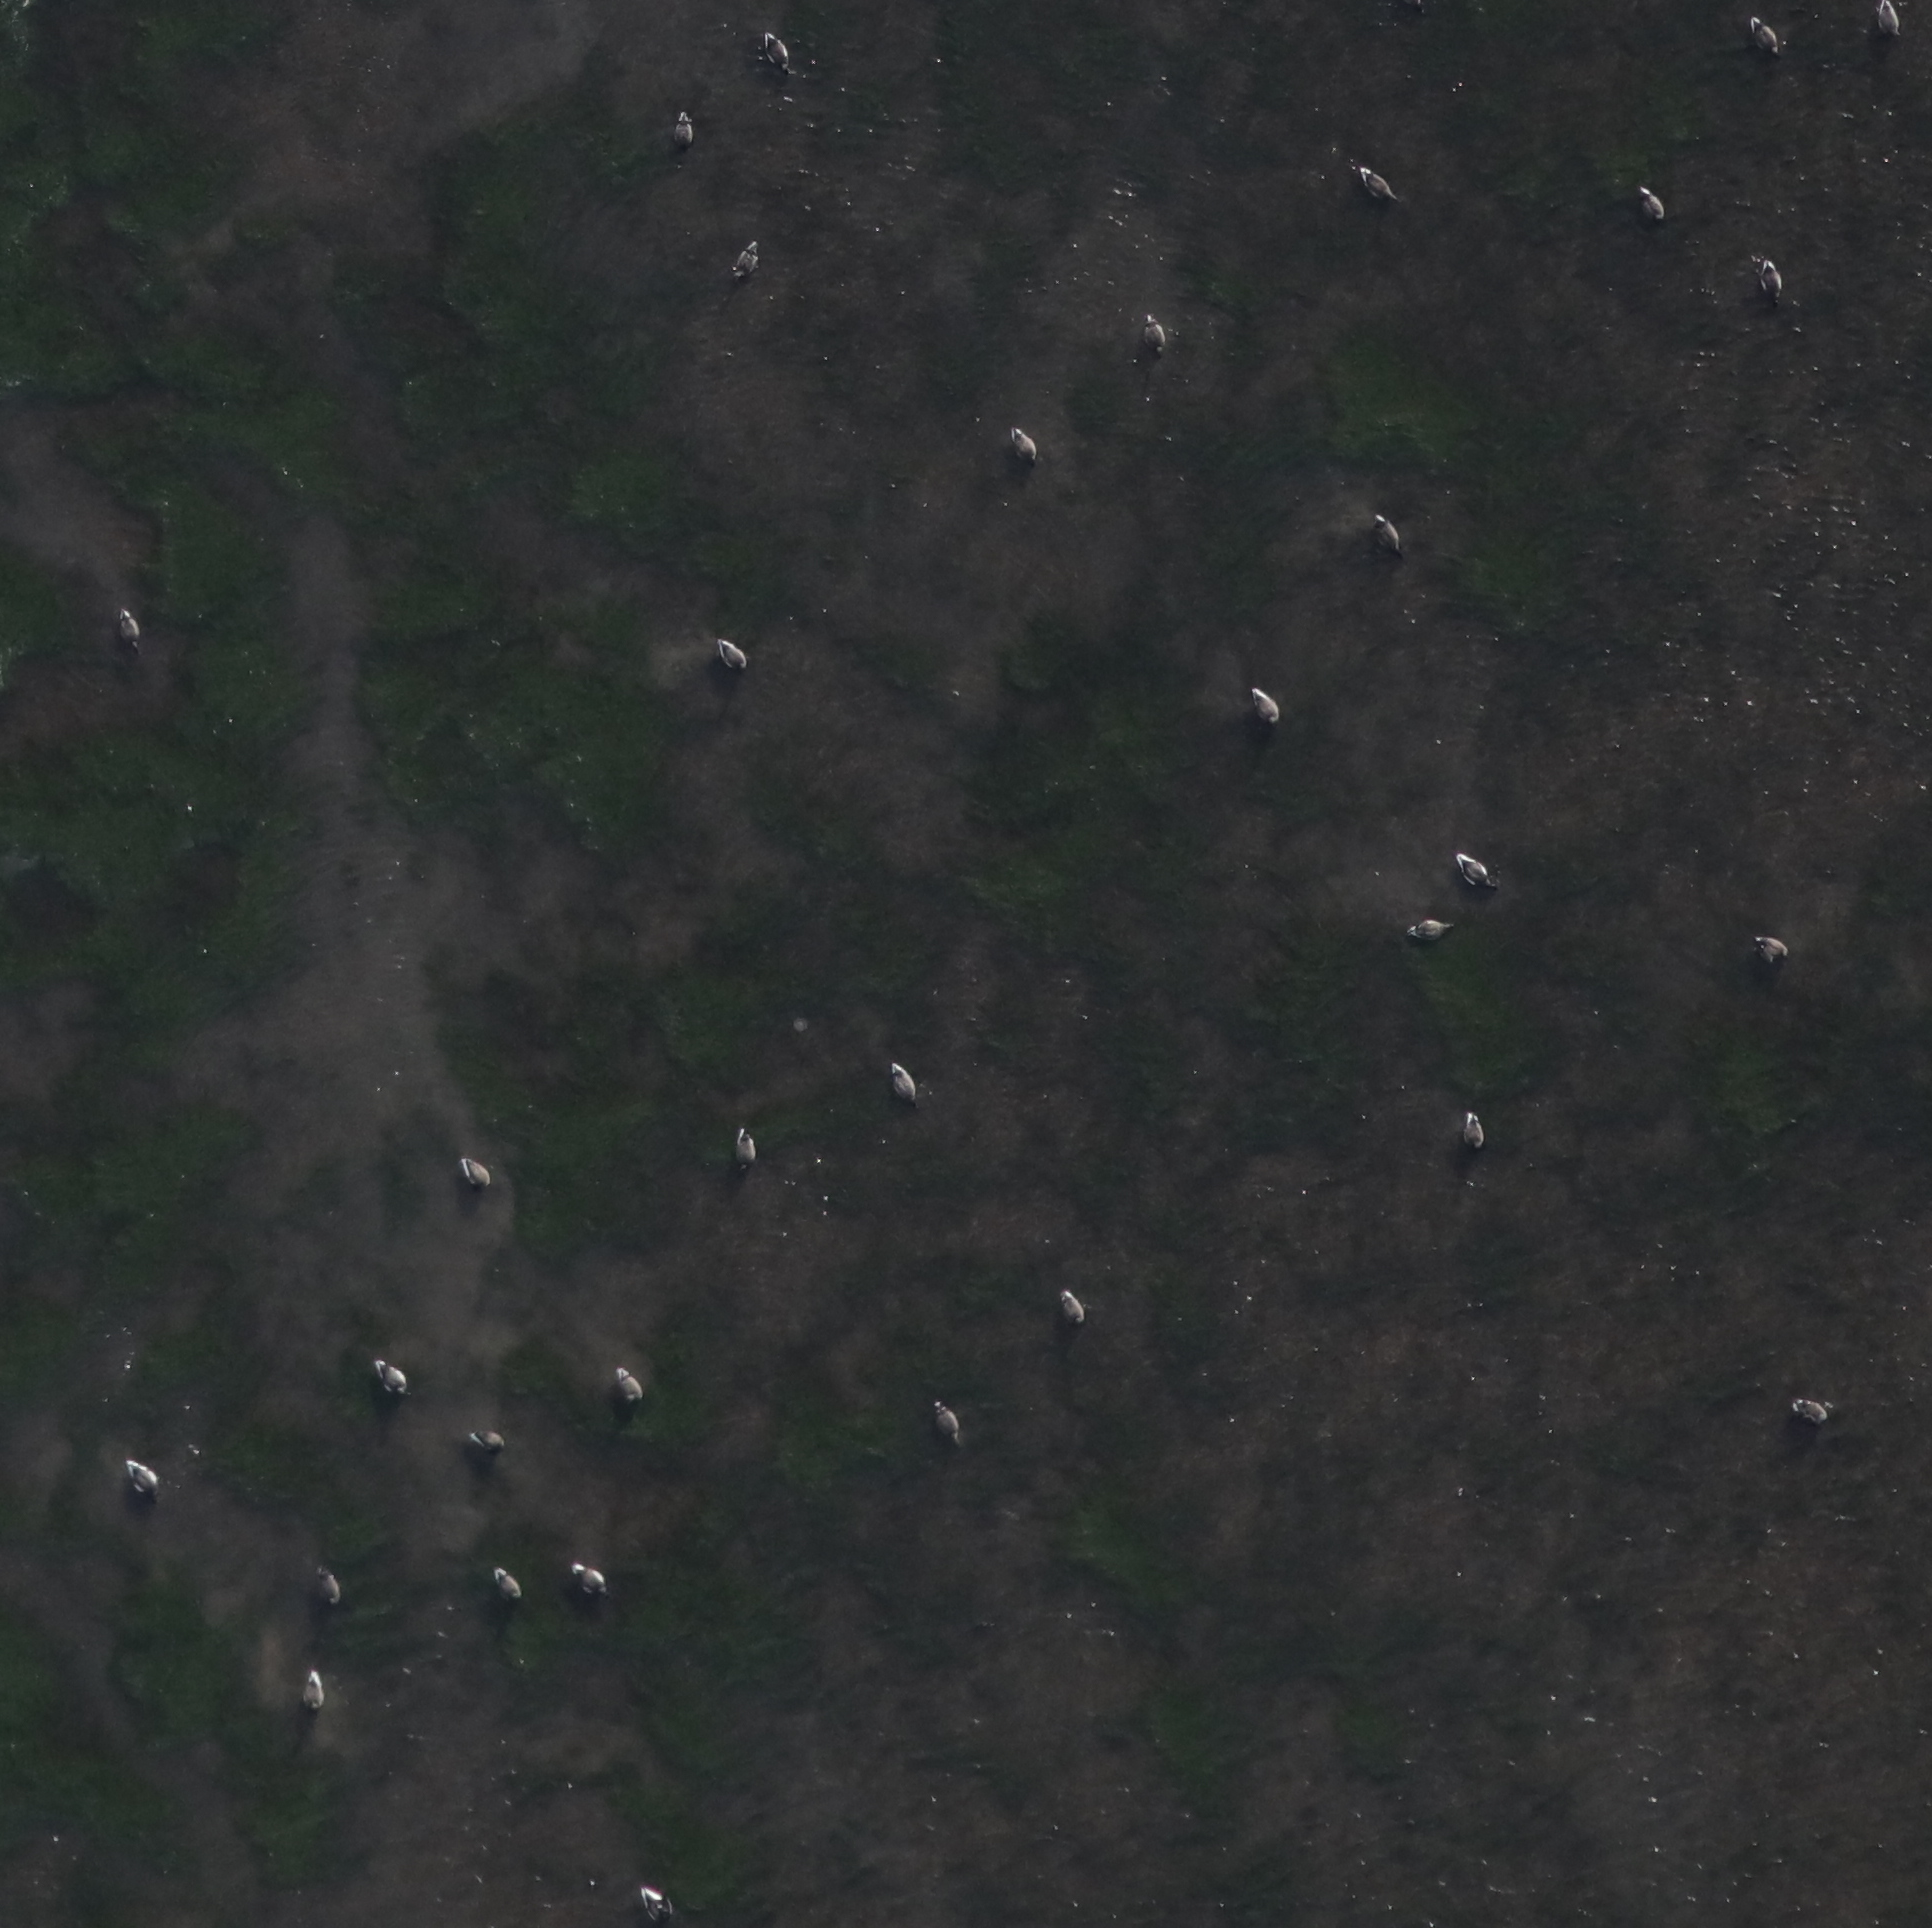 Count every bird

33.